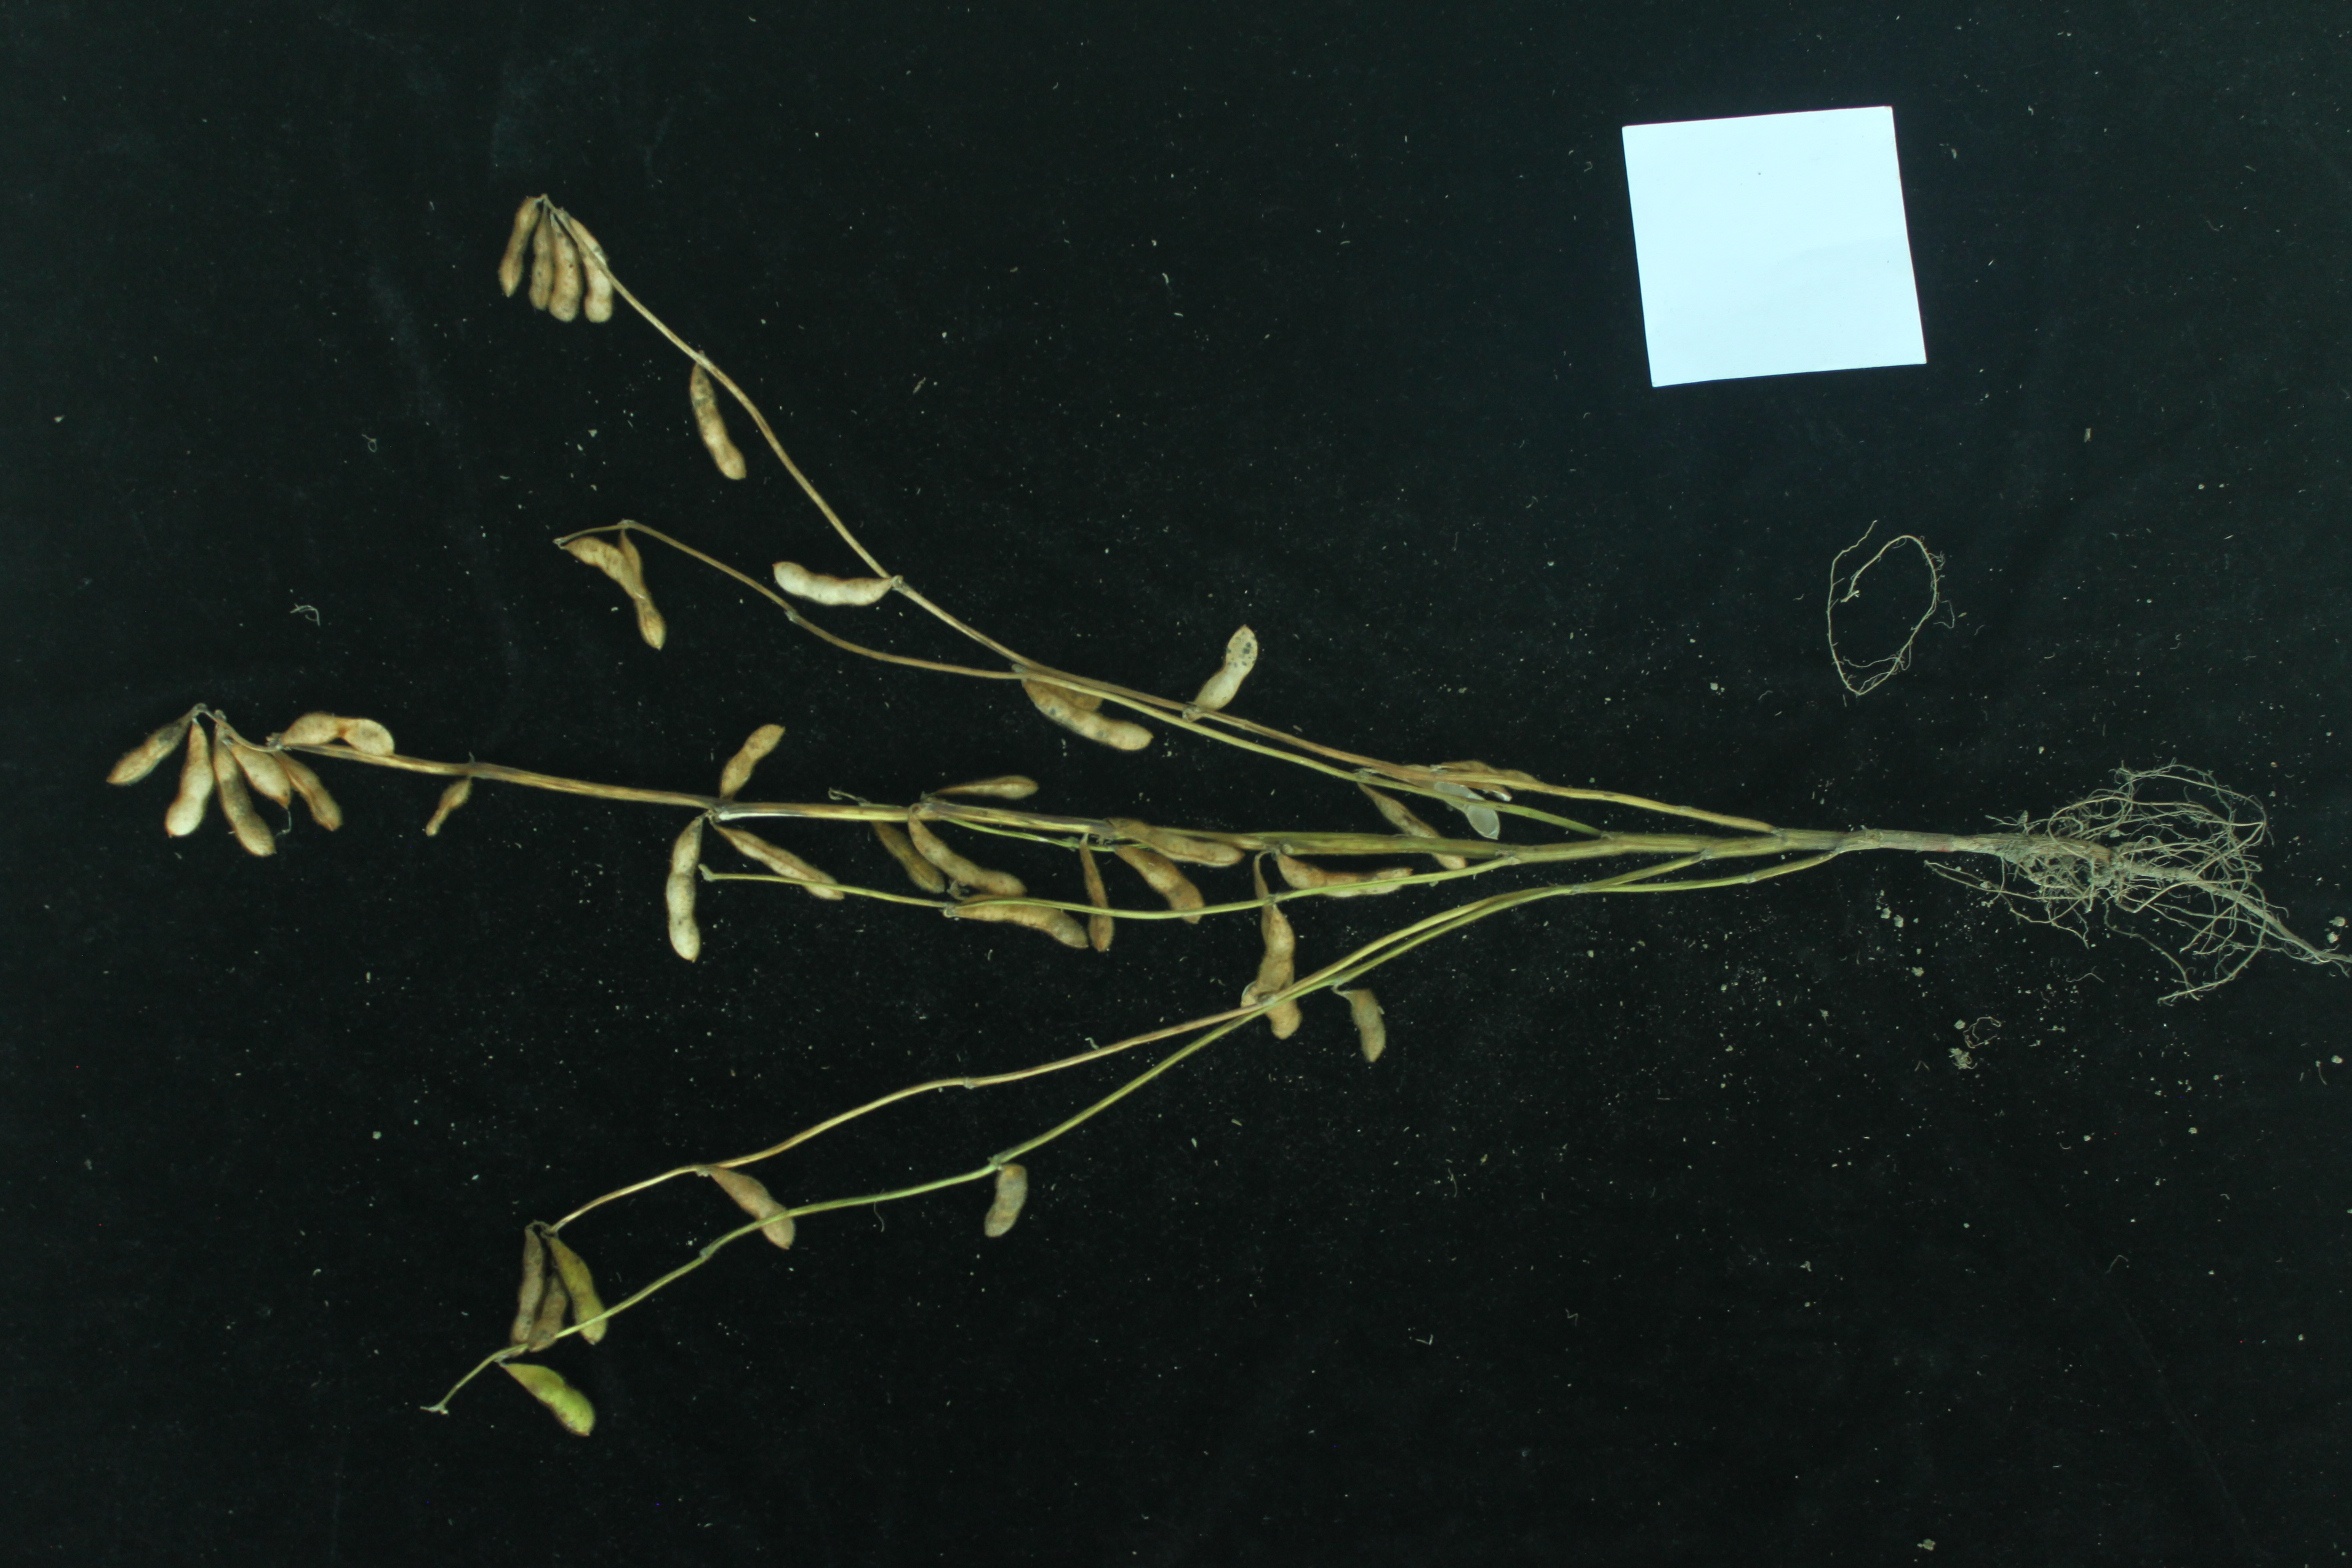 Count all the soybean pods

39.